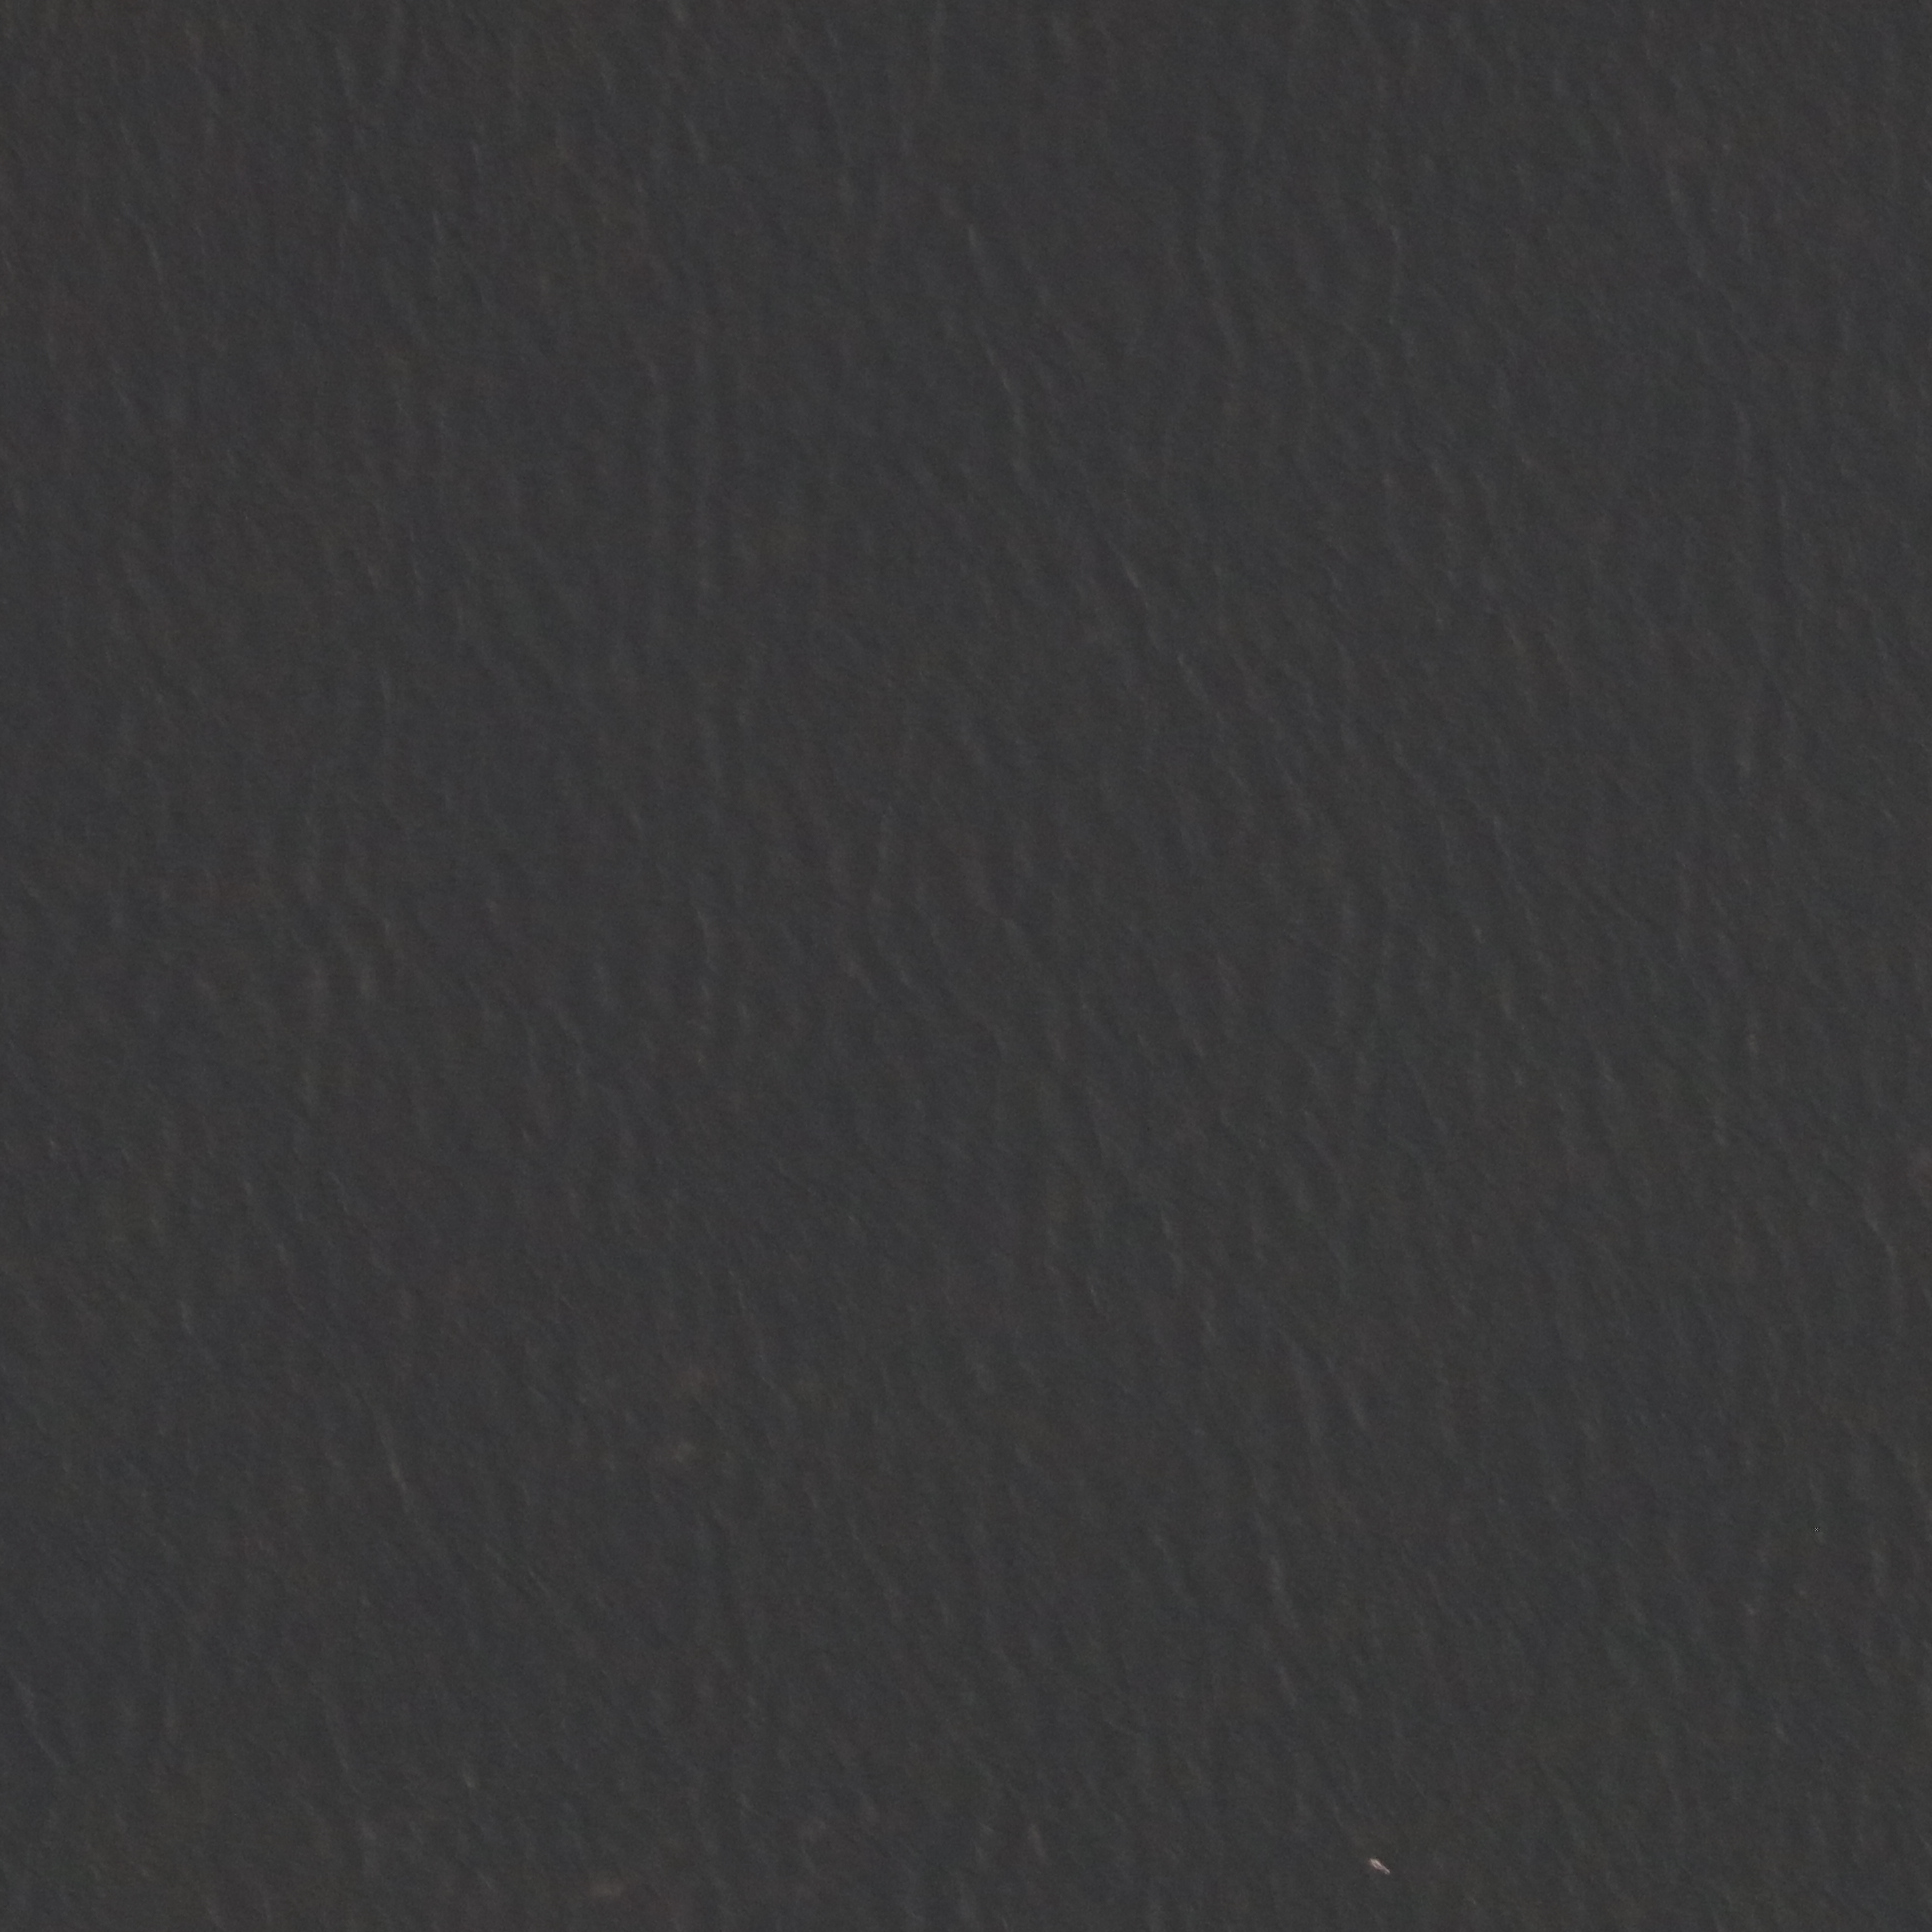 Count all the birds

1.